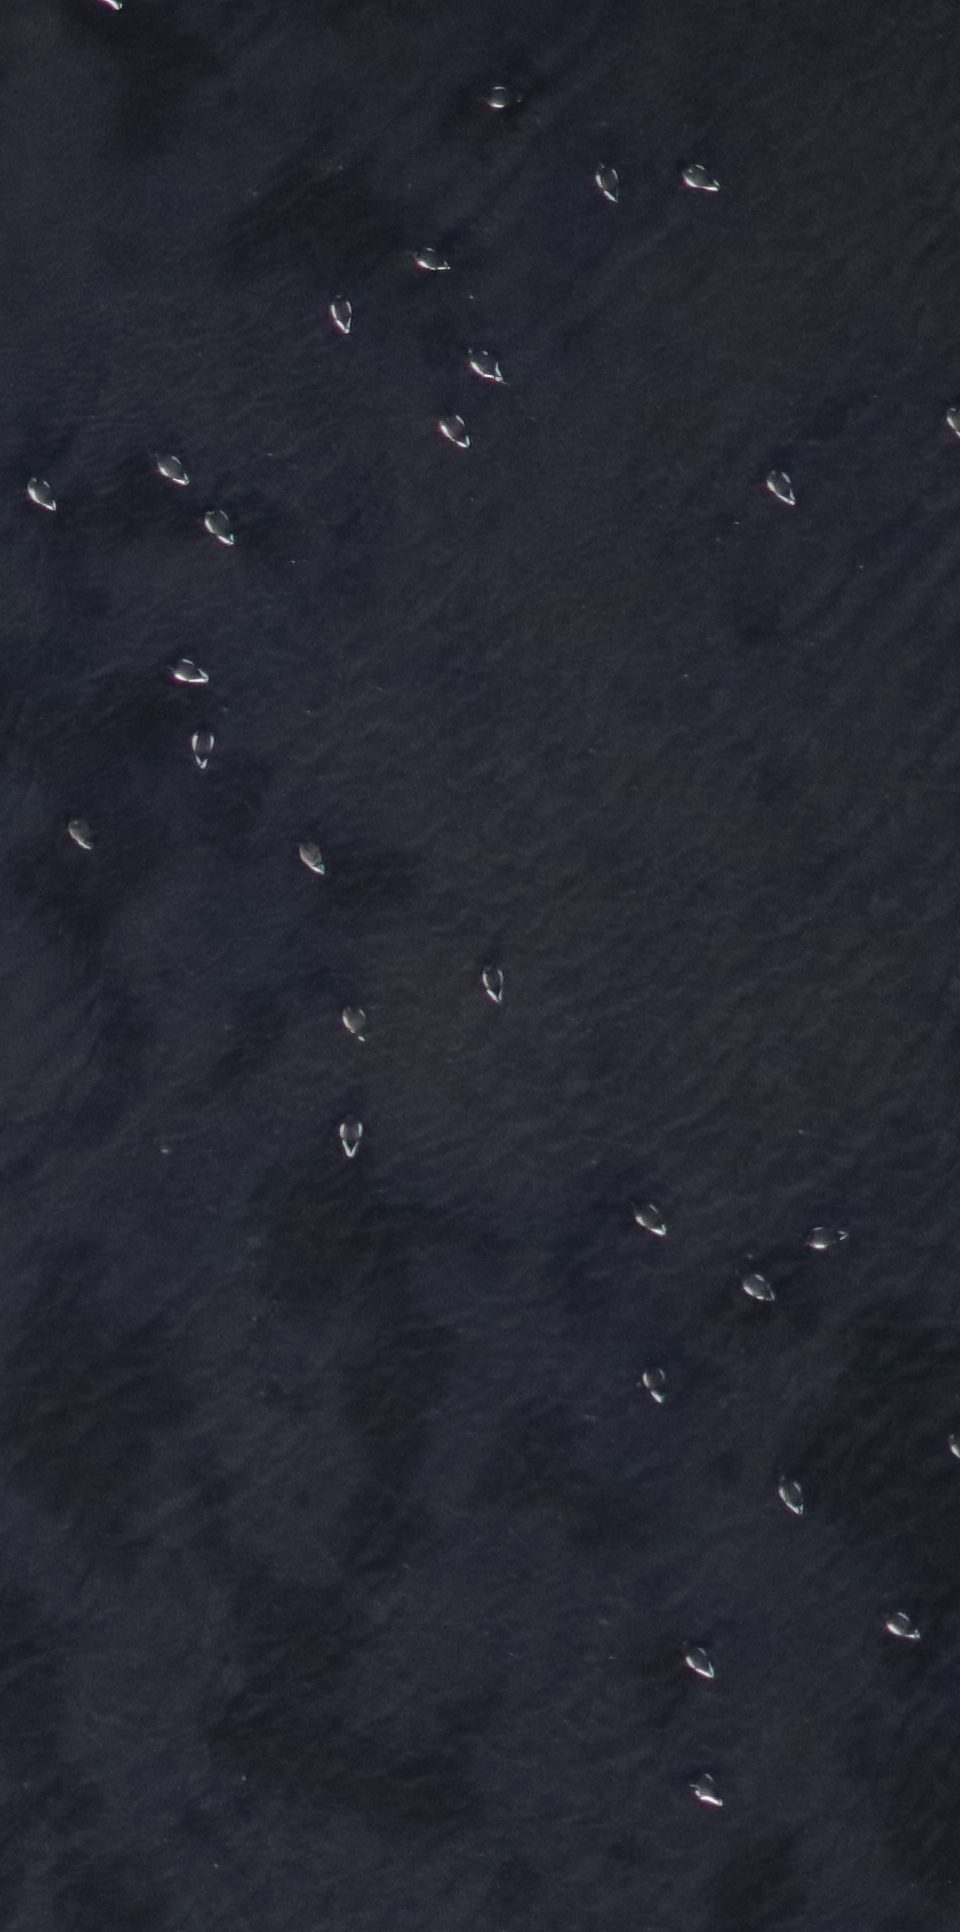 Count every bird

27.